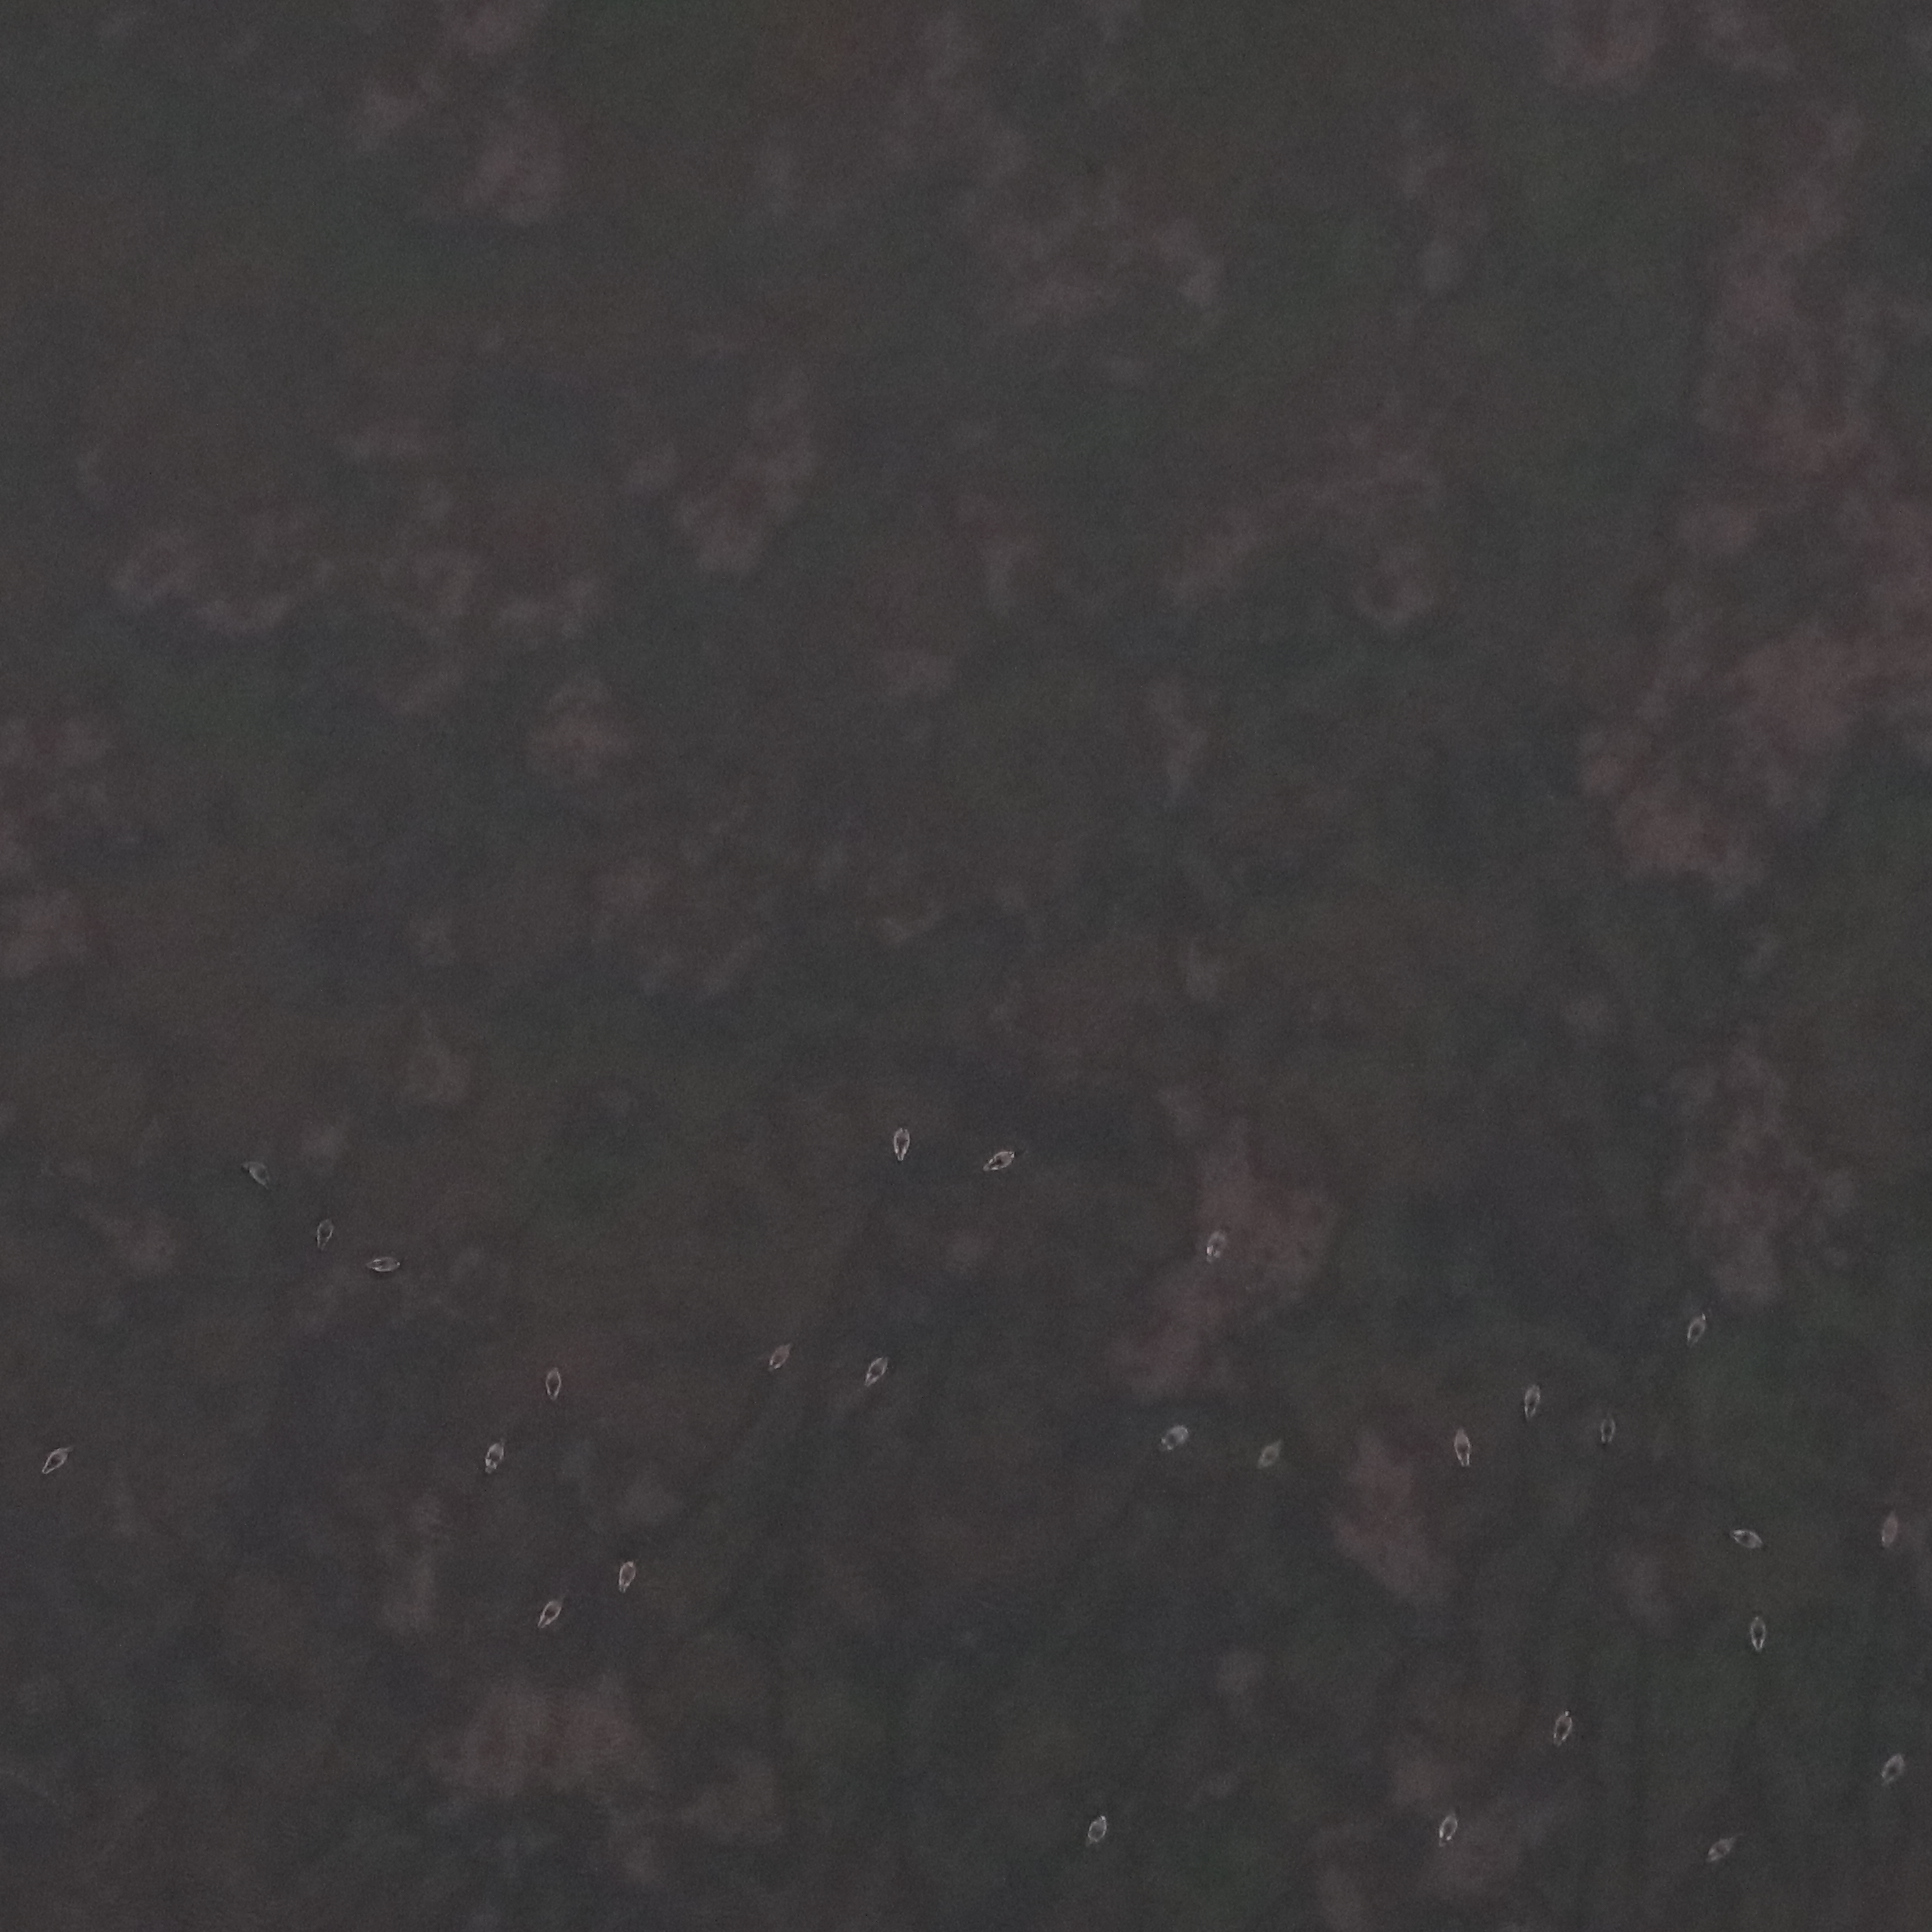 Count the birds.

27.